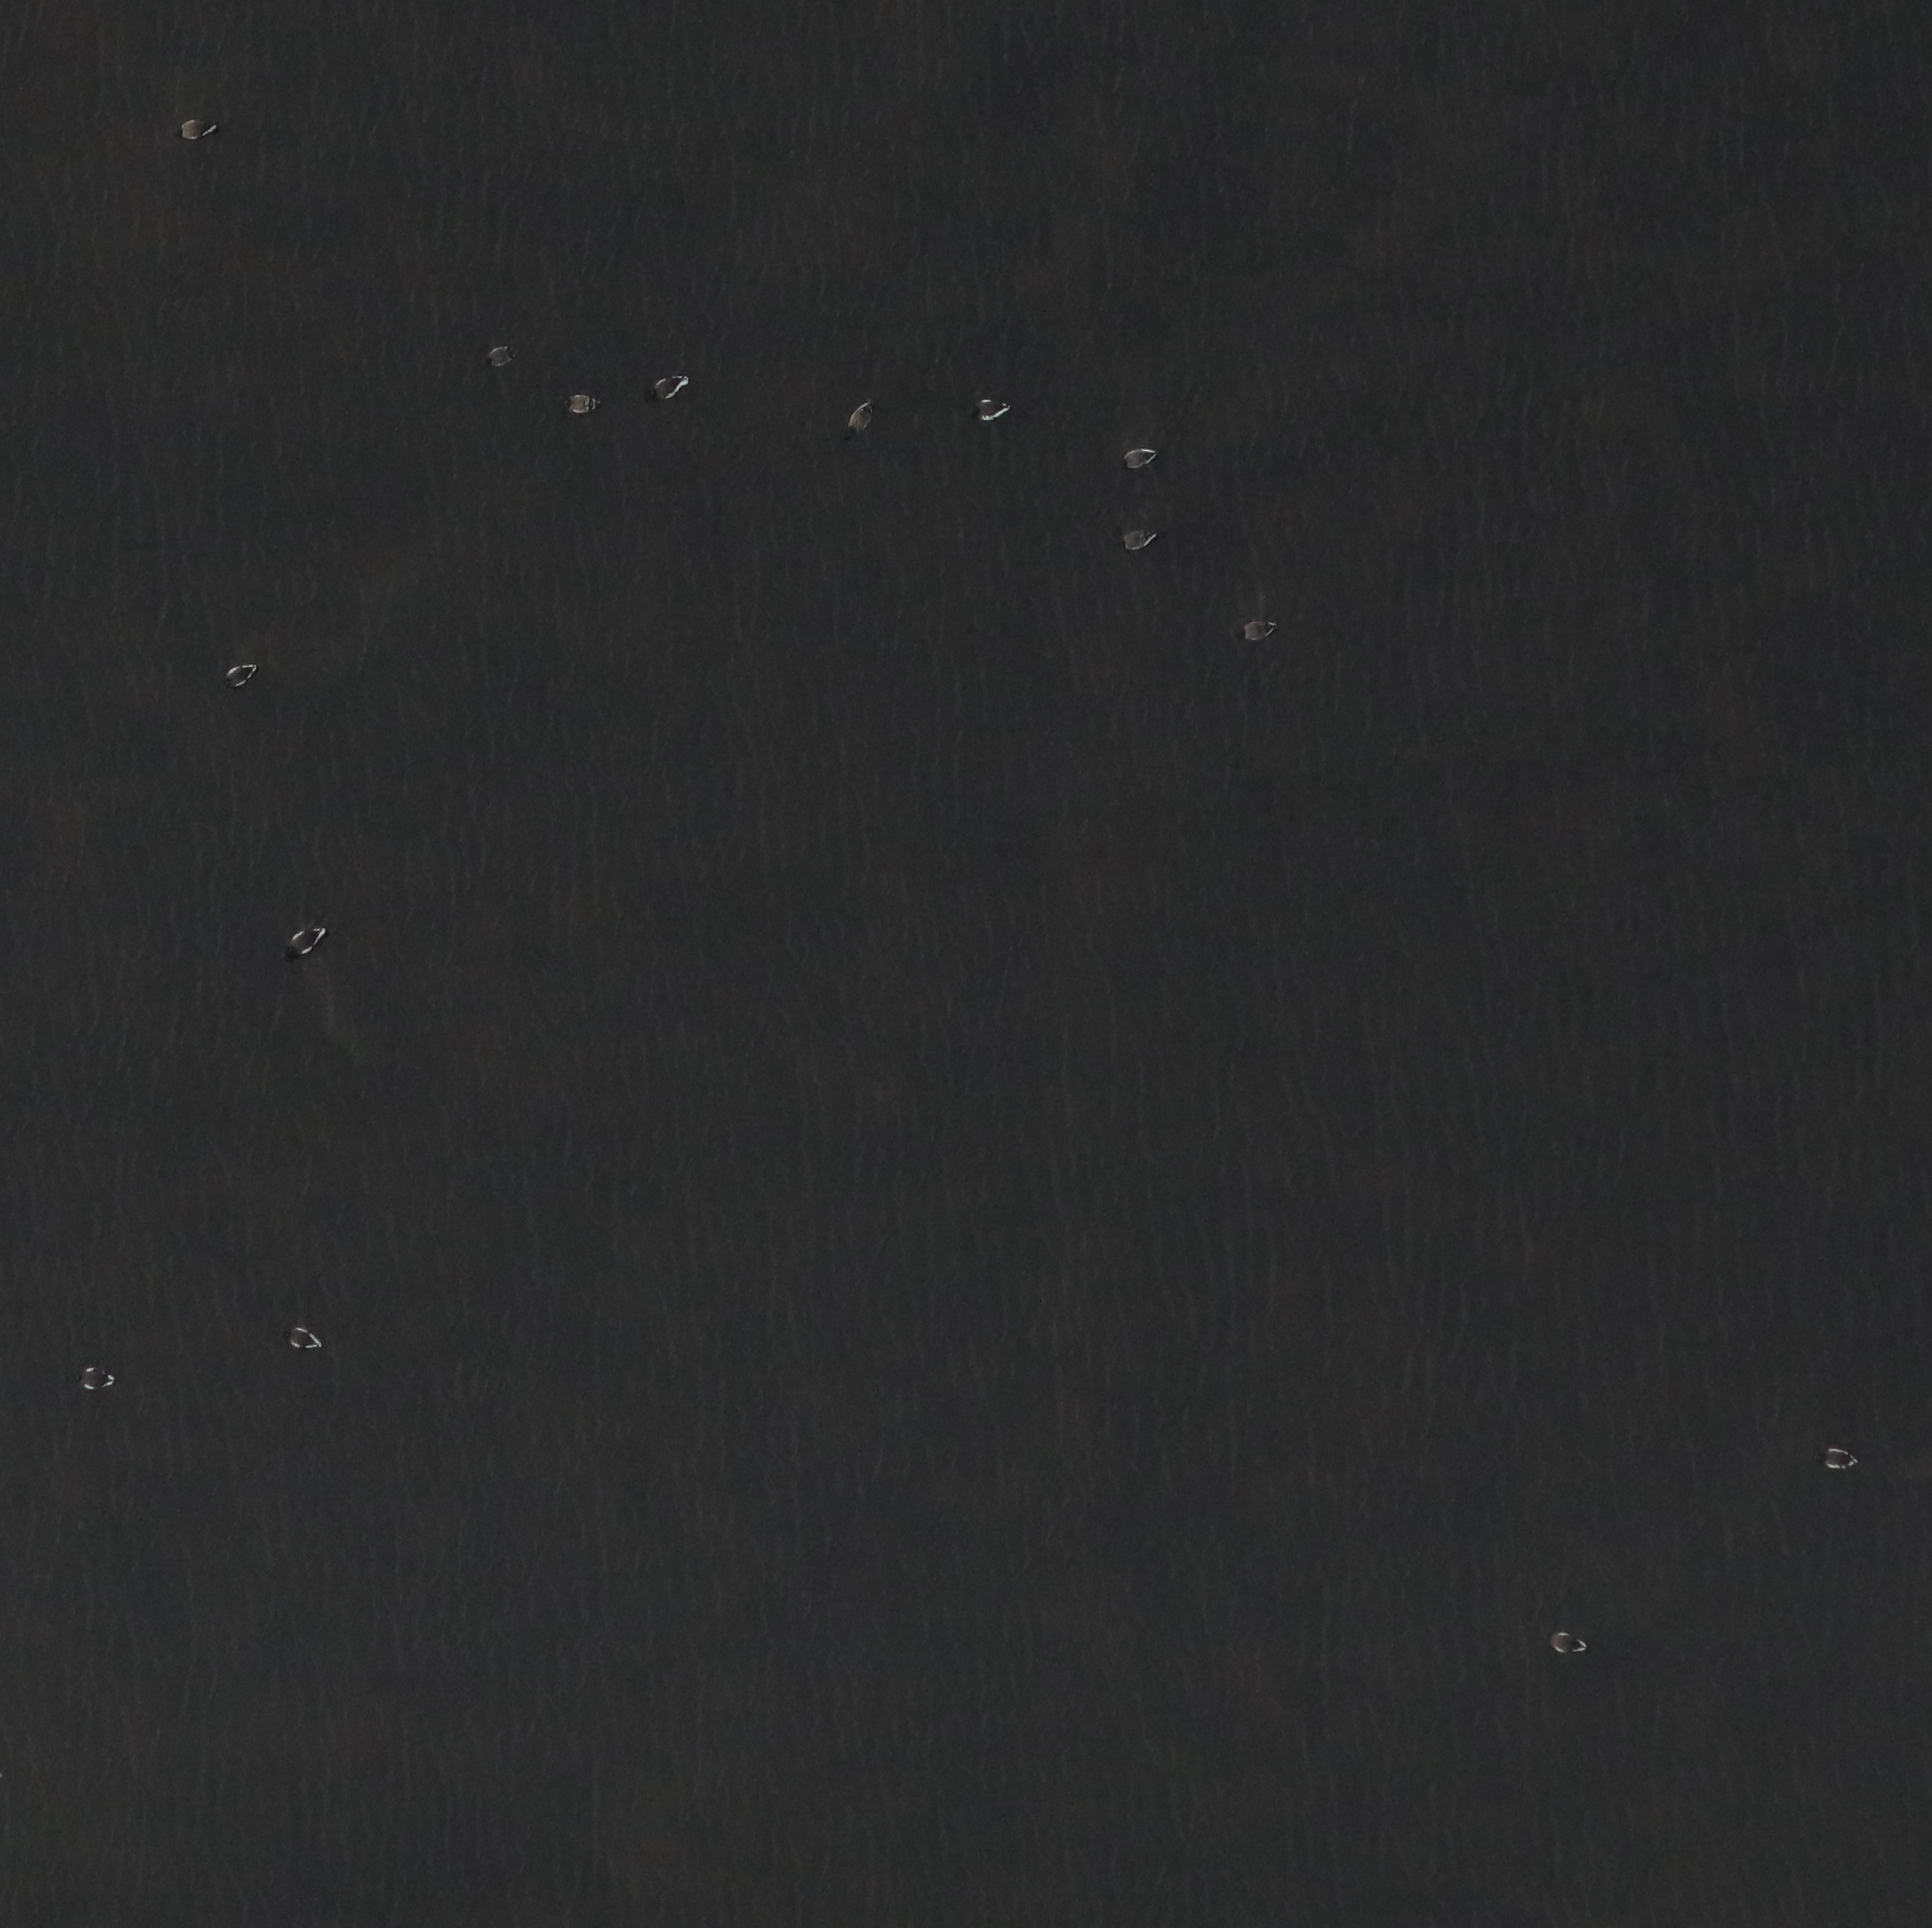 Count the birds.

15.